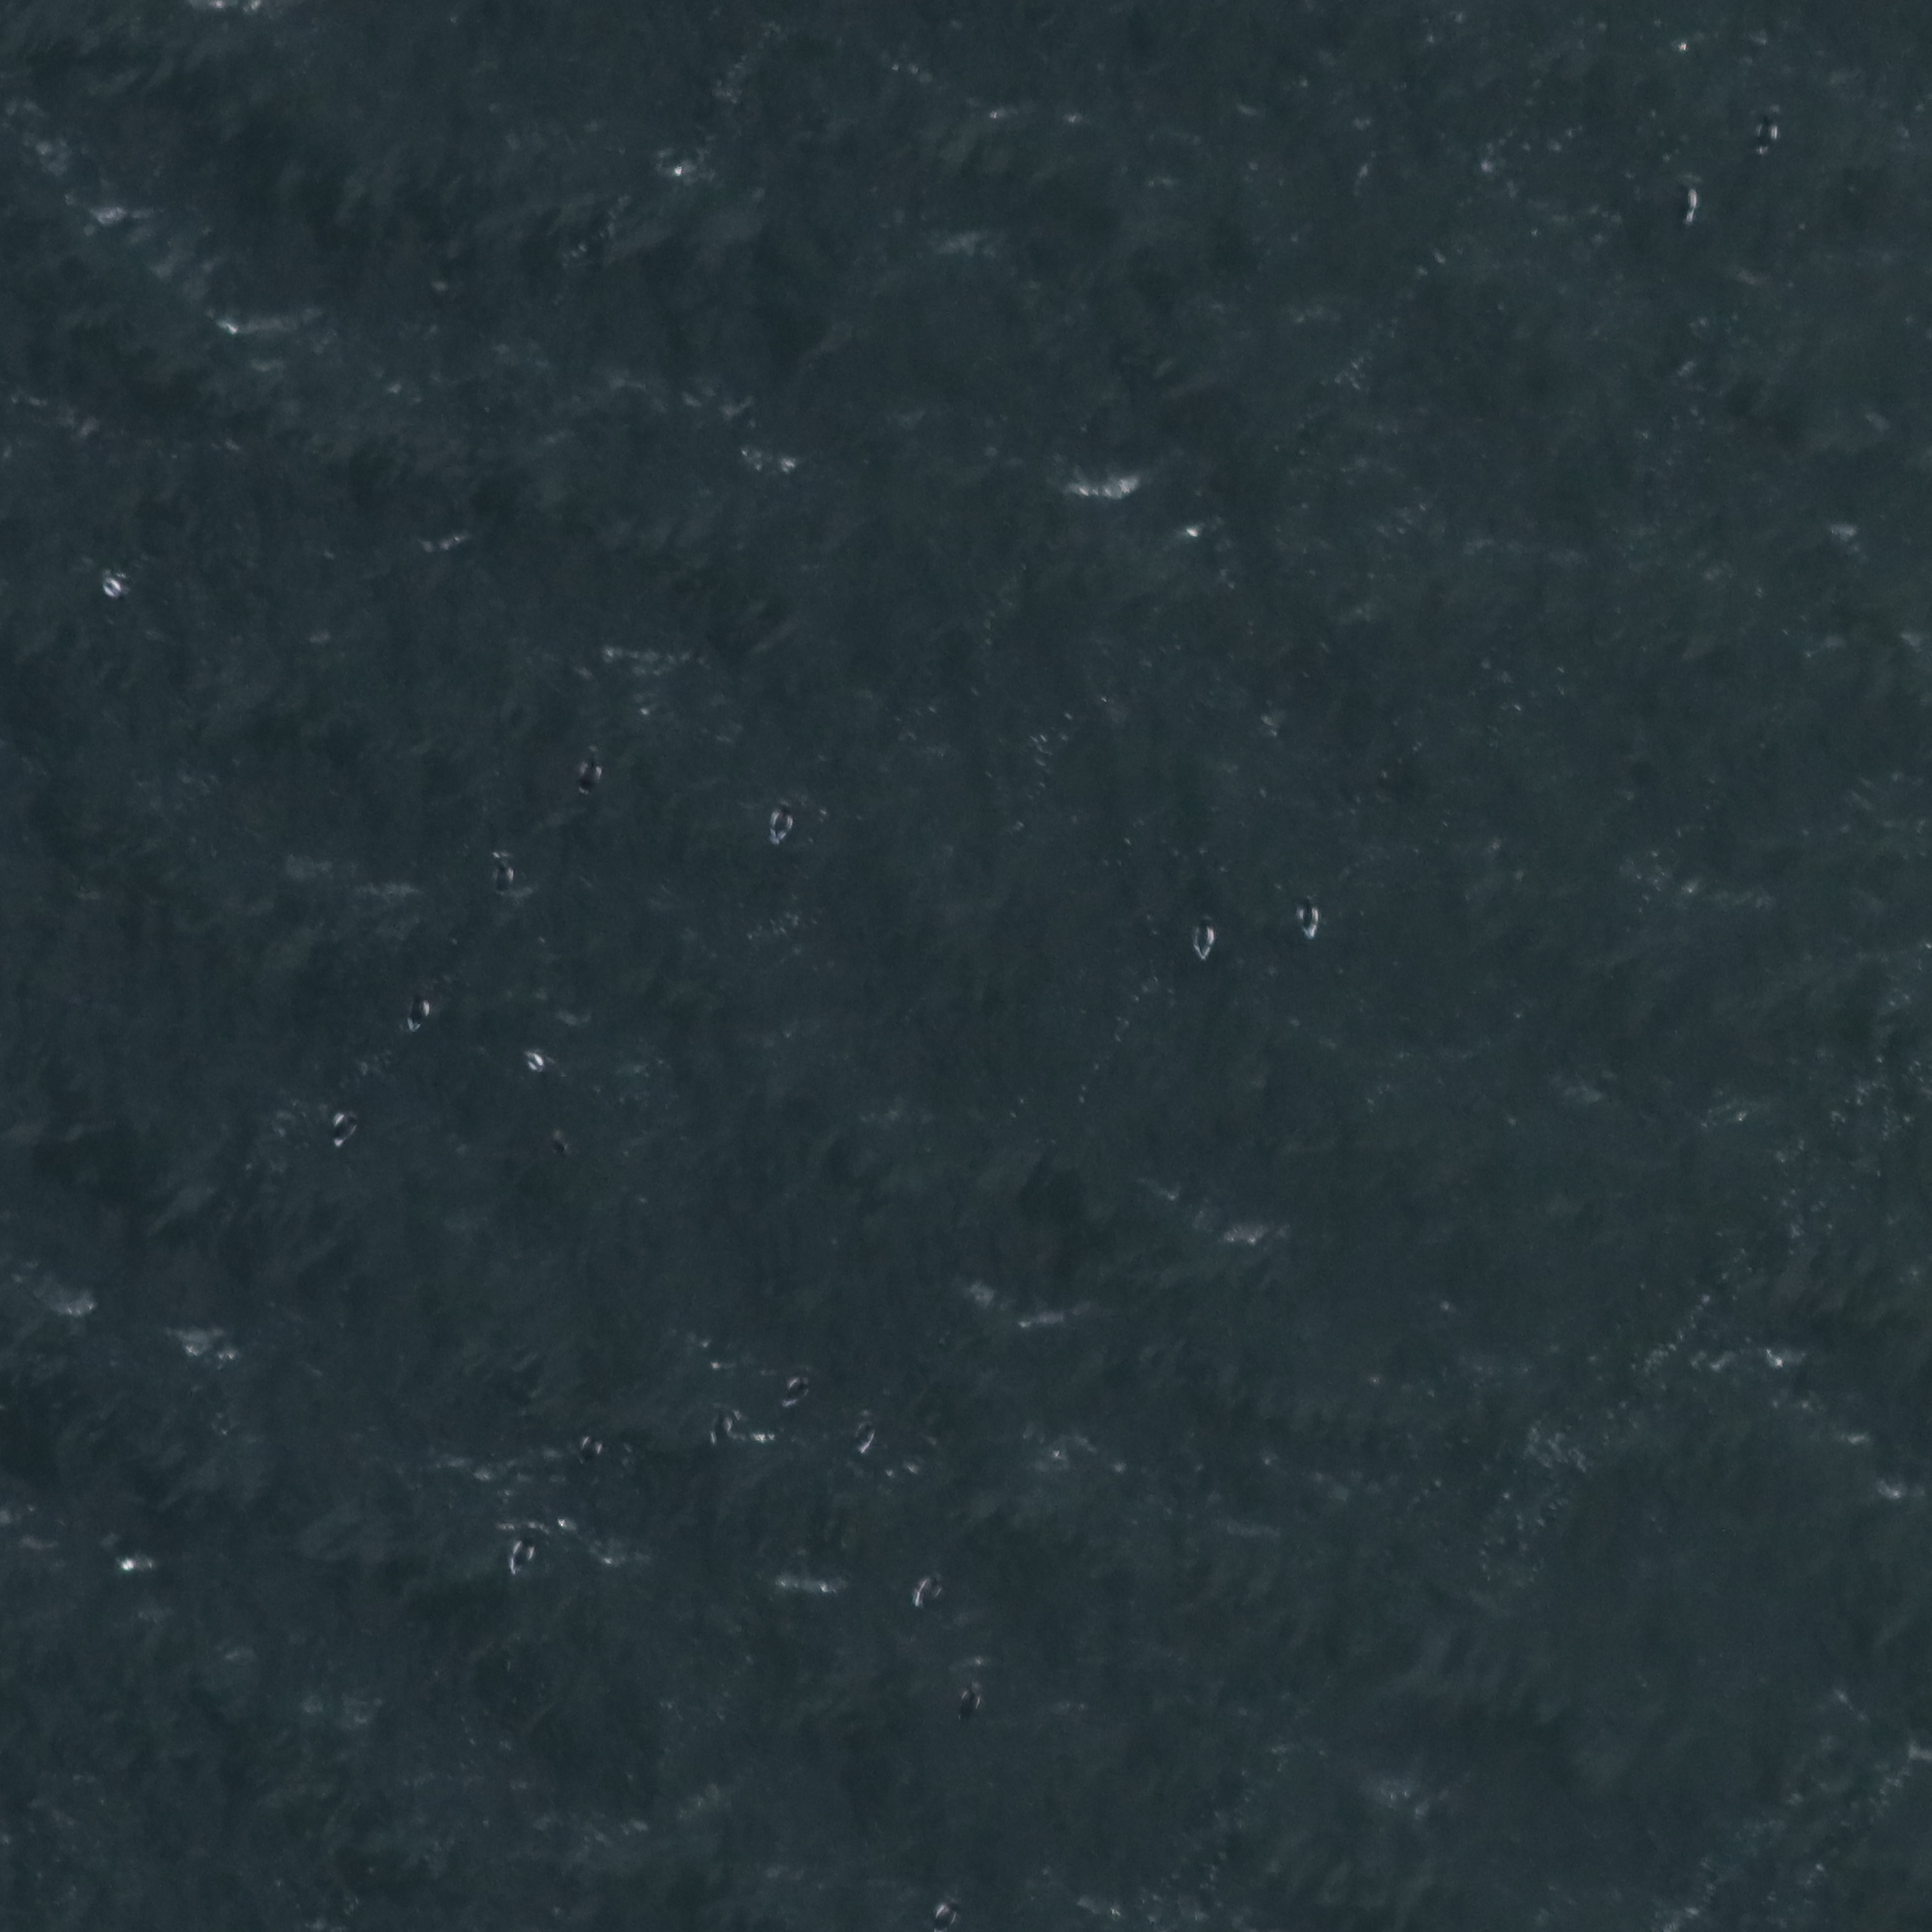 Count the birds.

20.